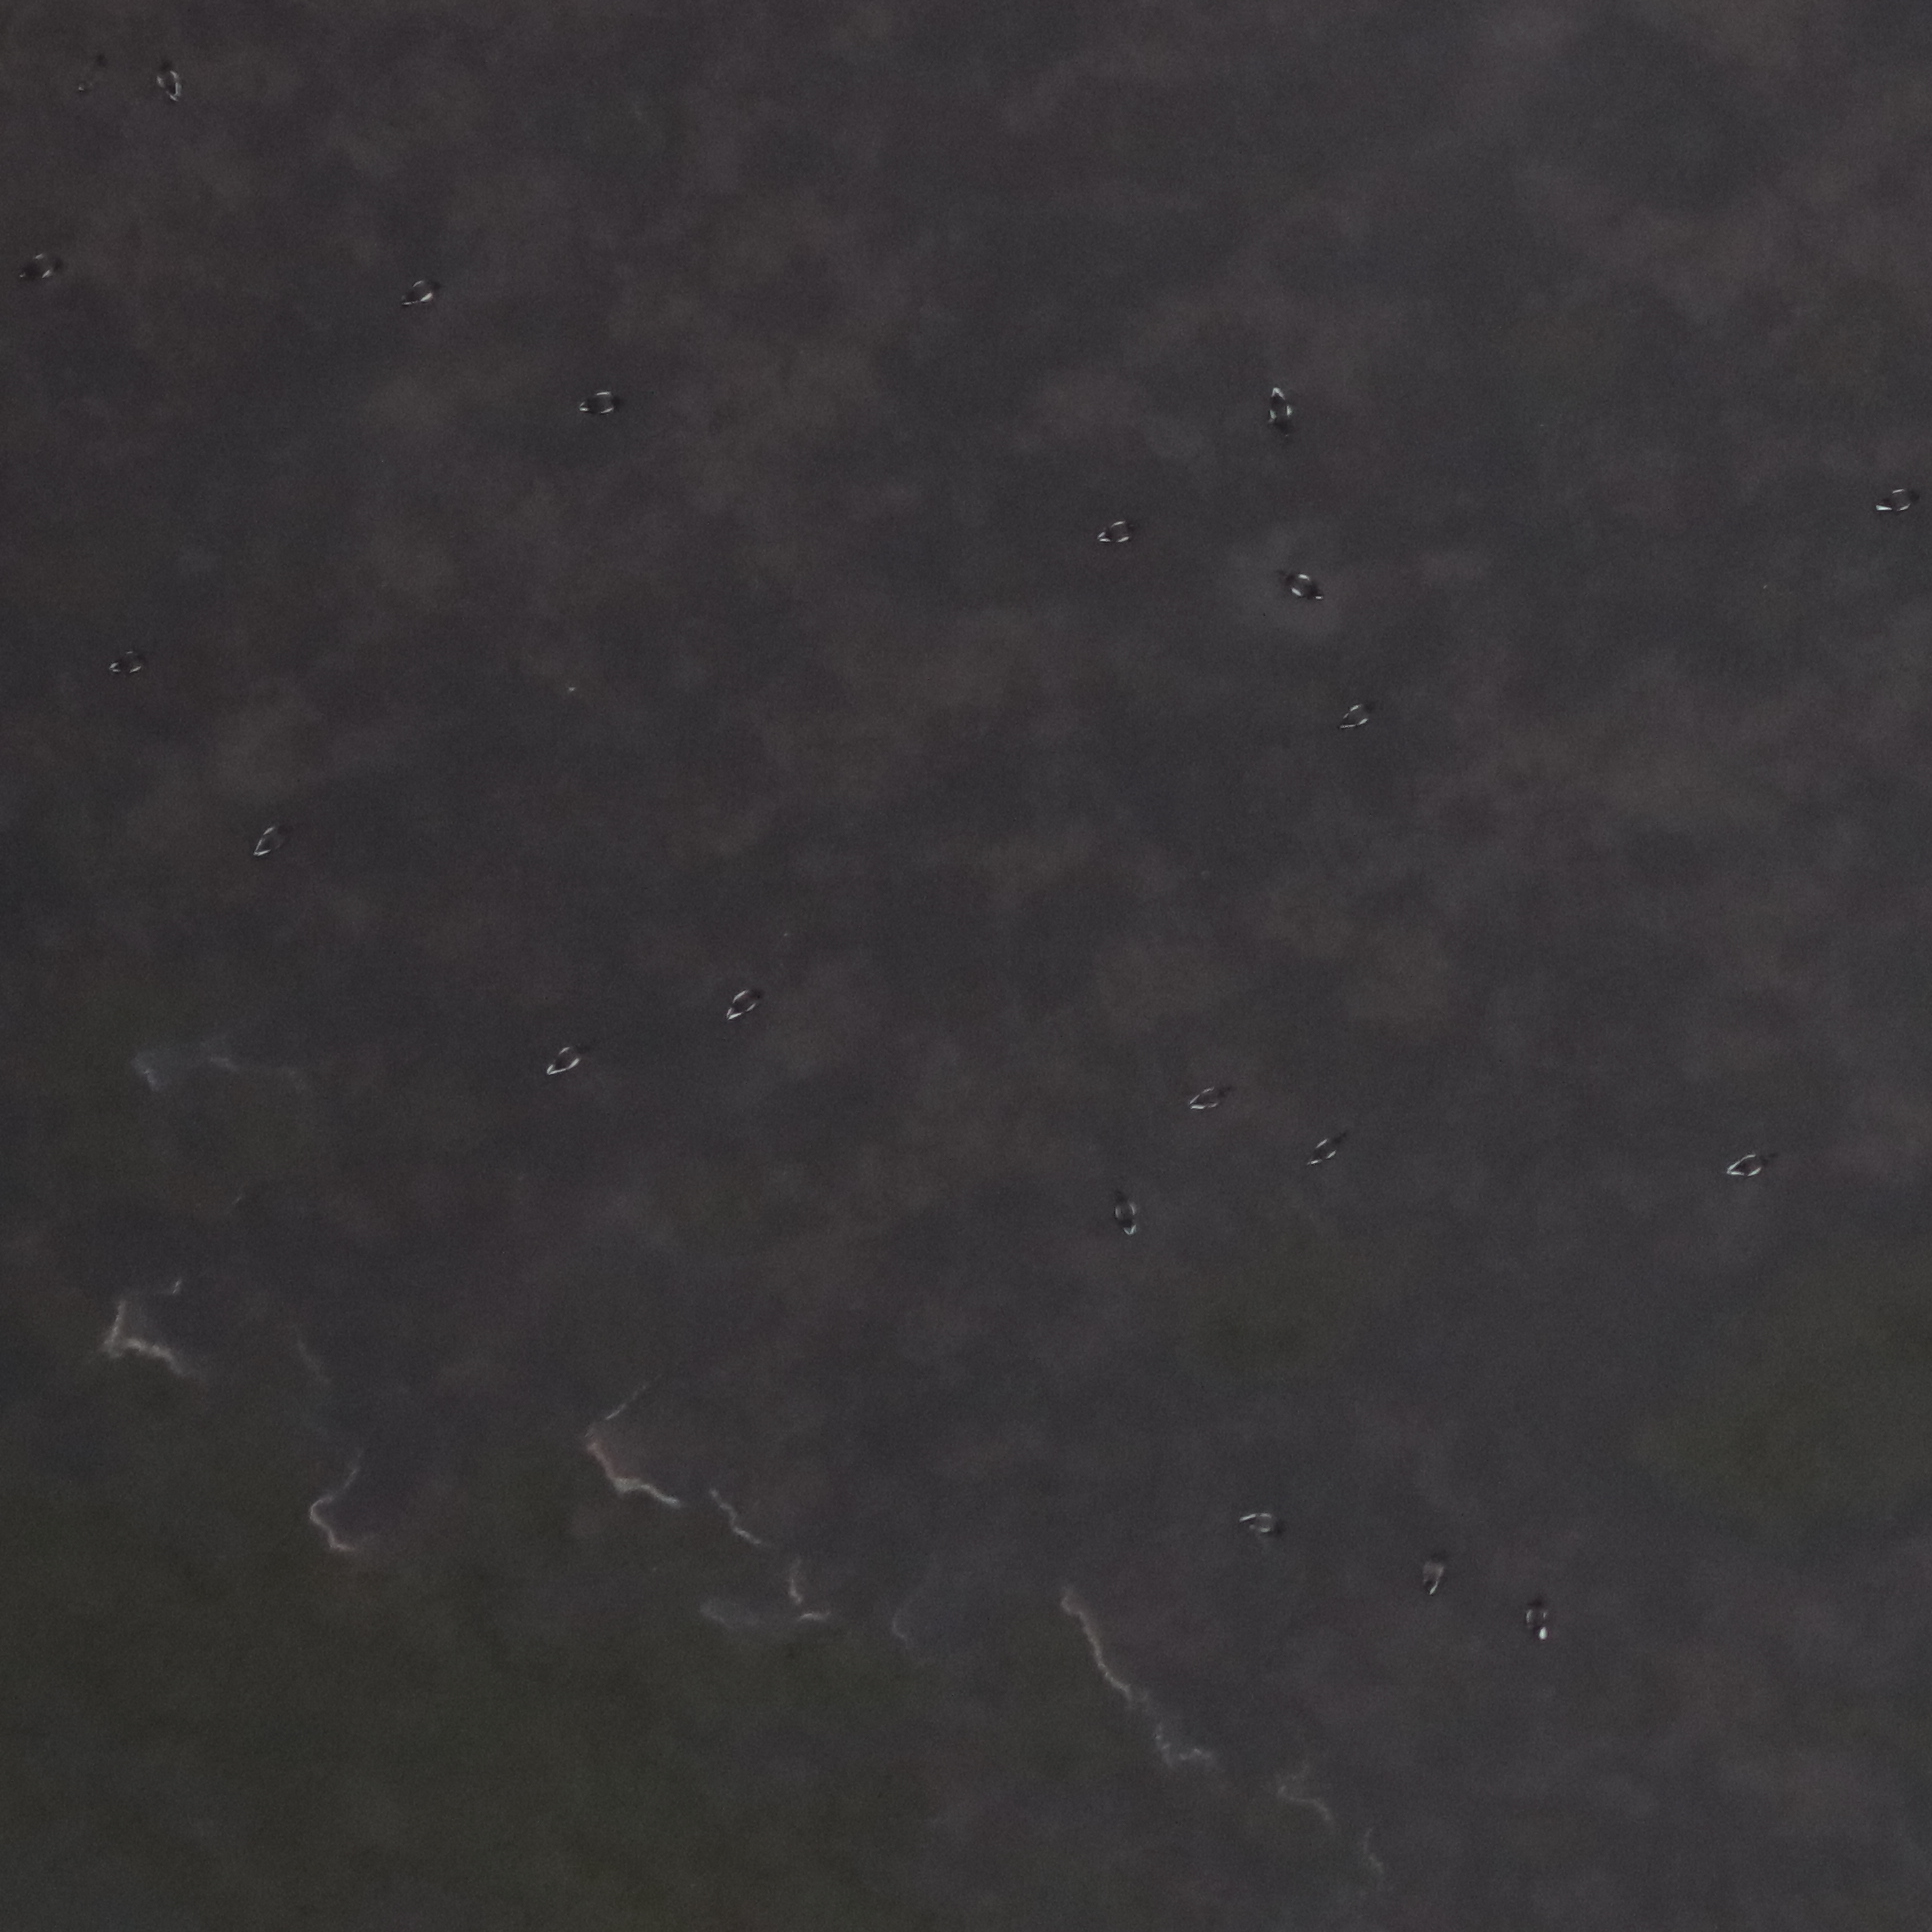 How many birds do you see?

21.